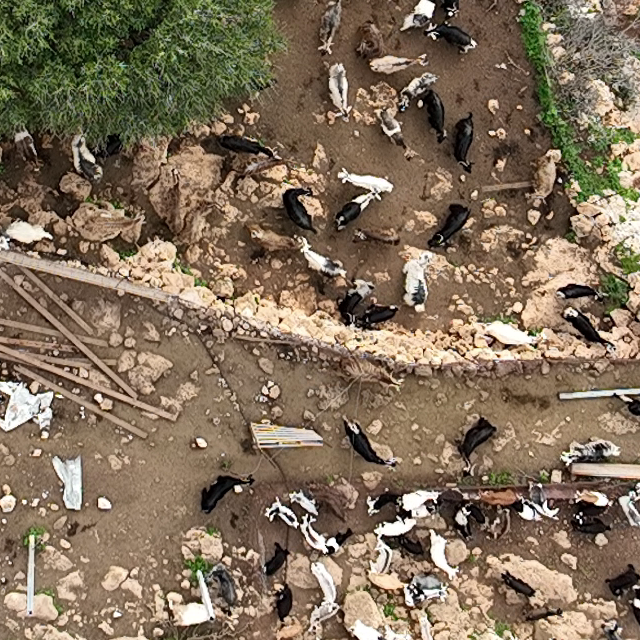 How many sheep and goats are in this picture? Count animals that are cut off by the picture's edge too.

81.